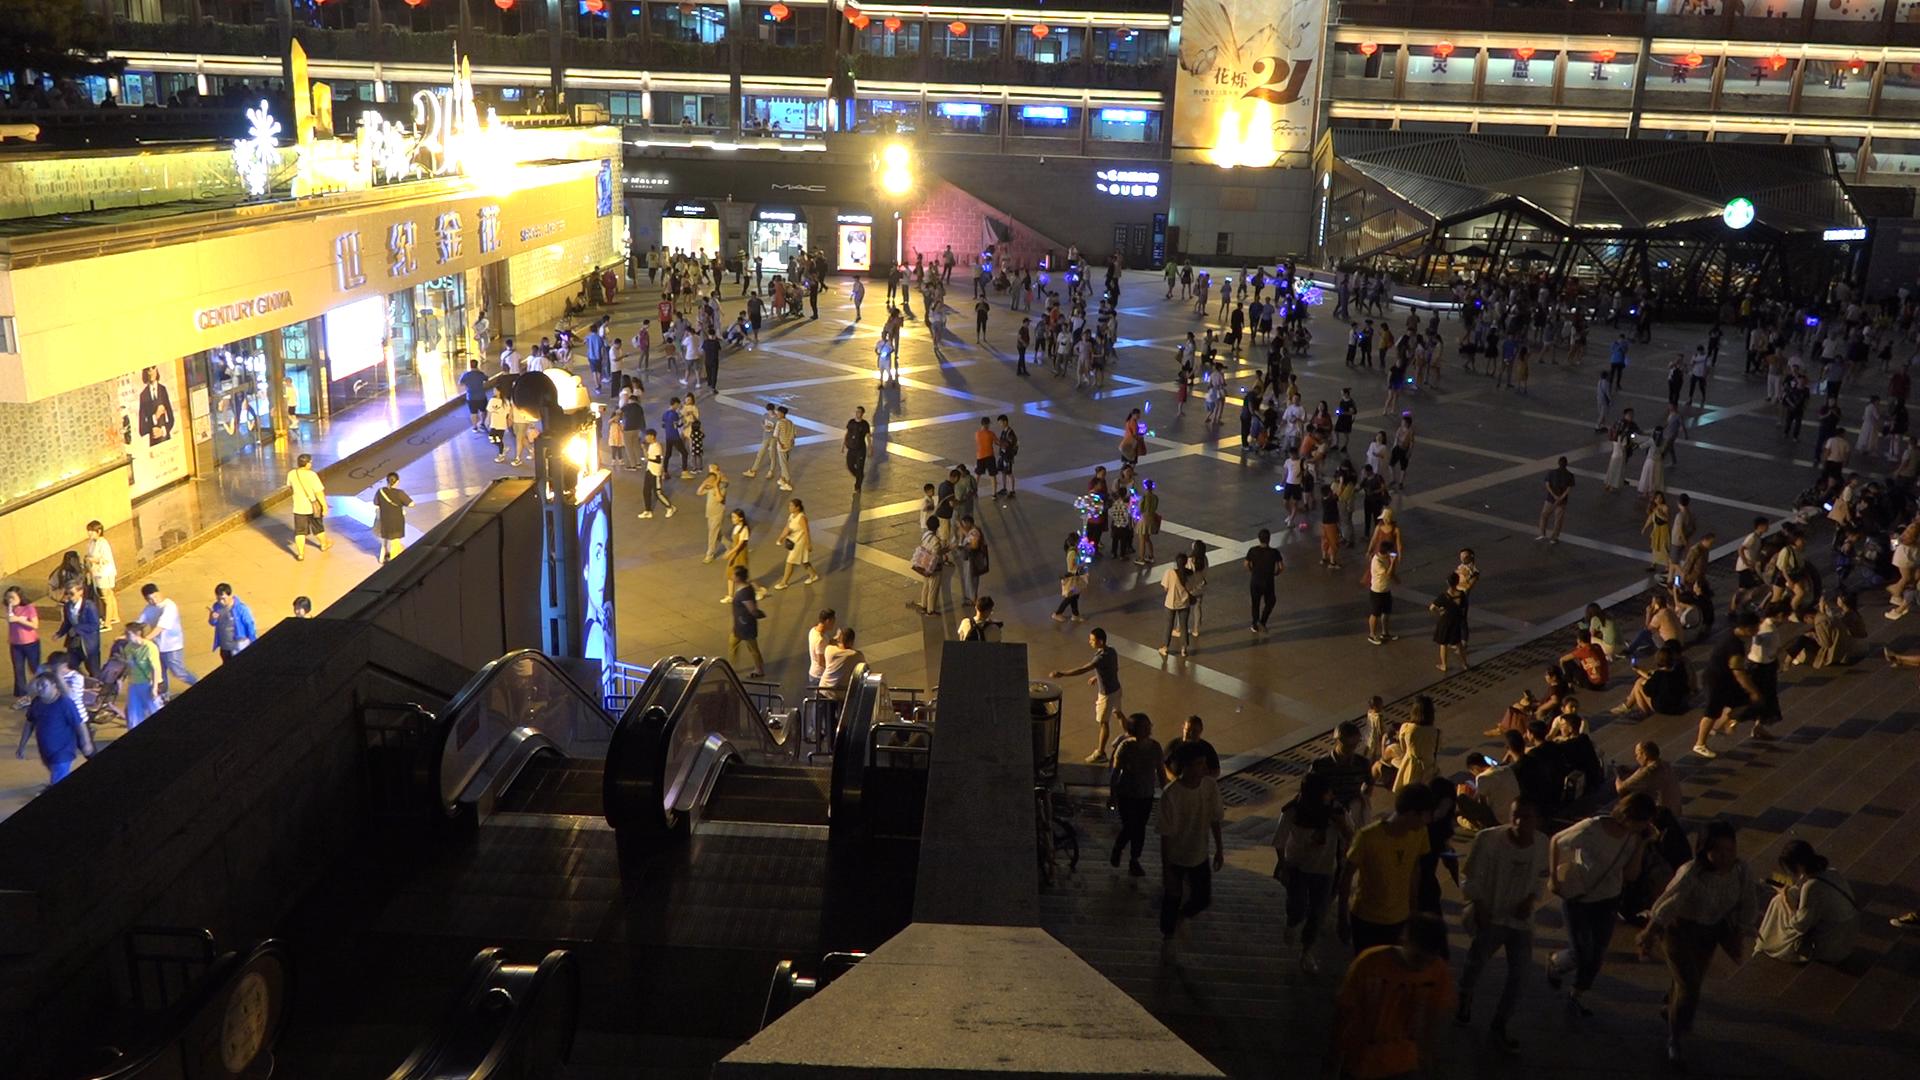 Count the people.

377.